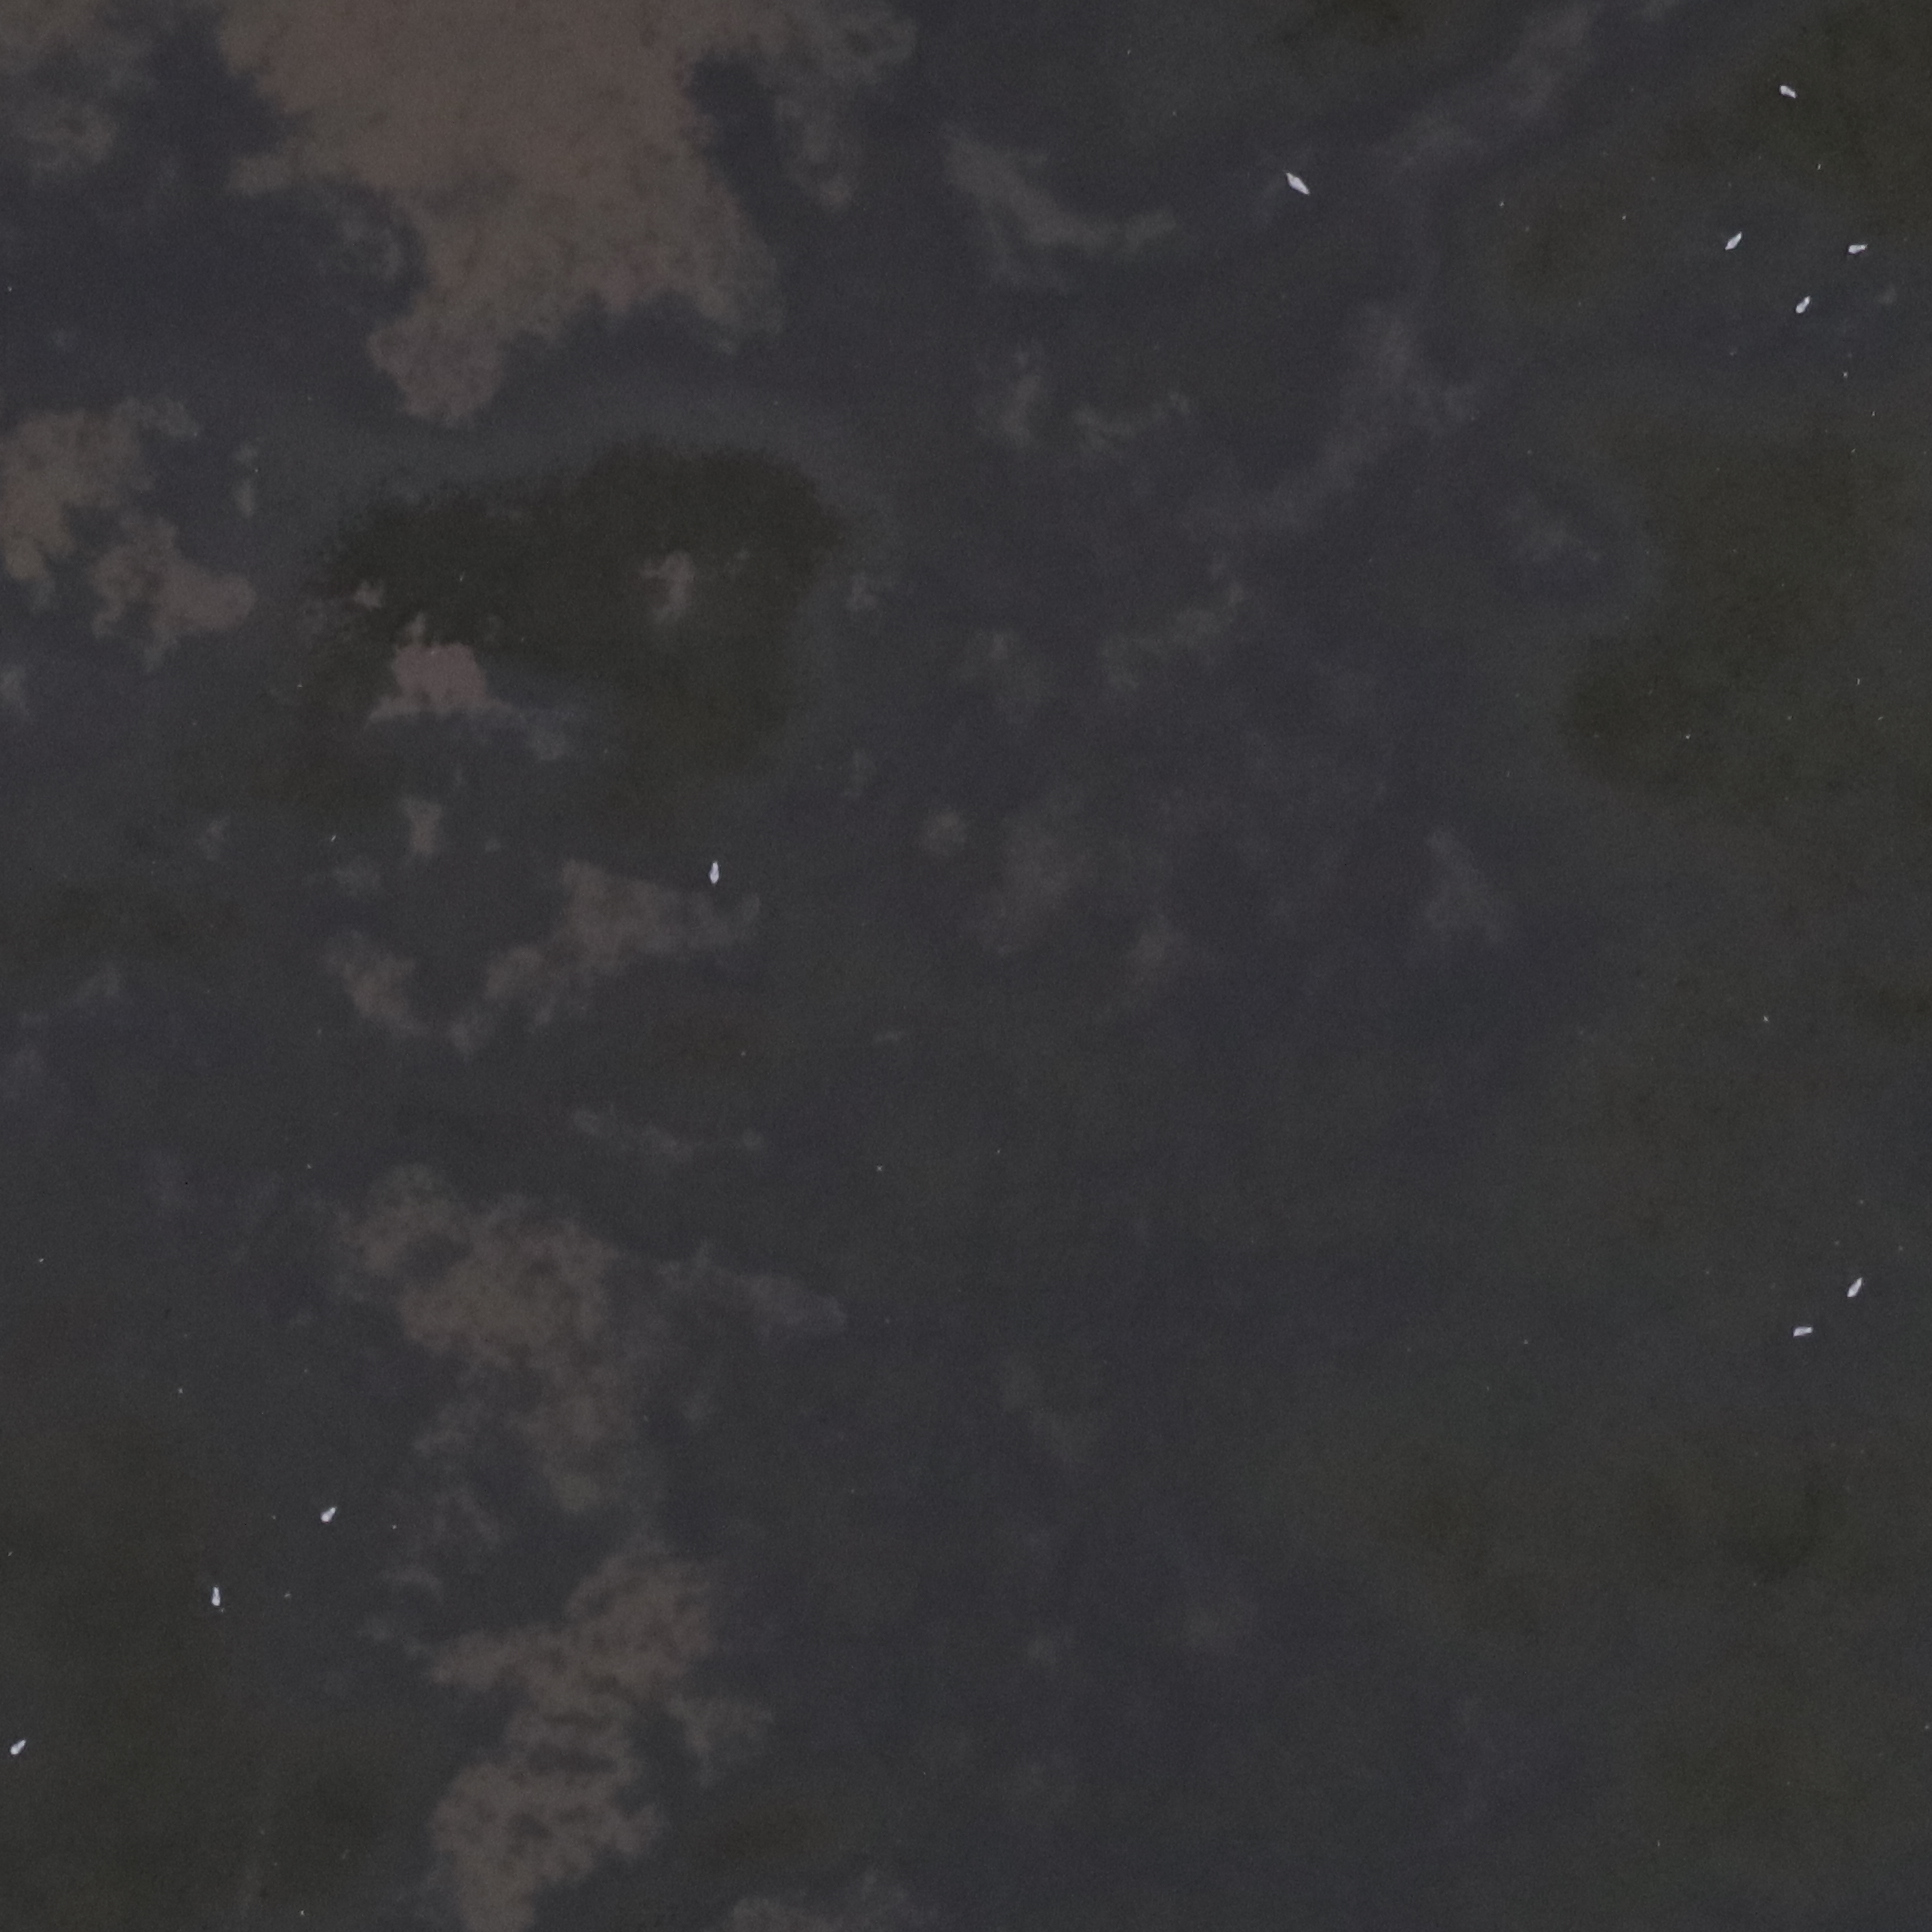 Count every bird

11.